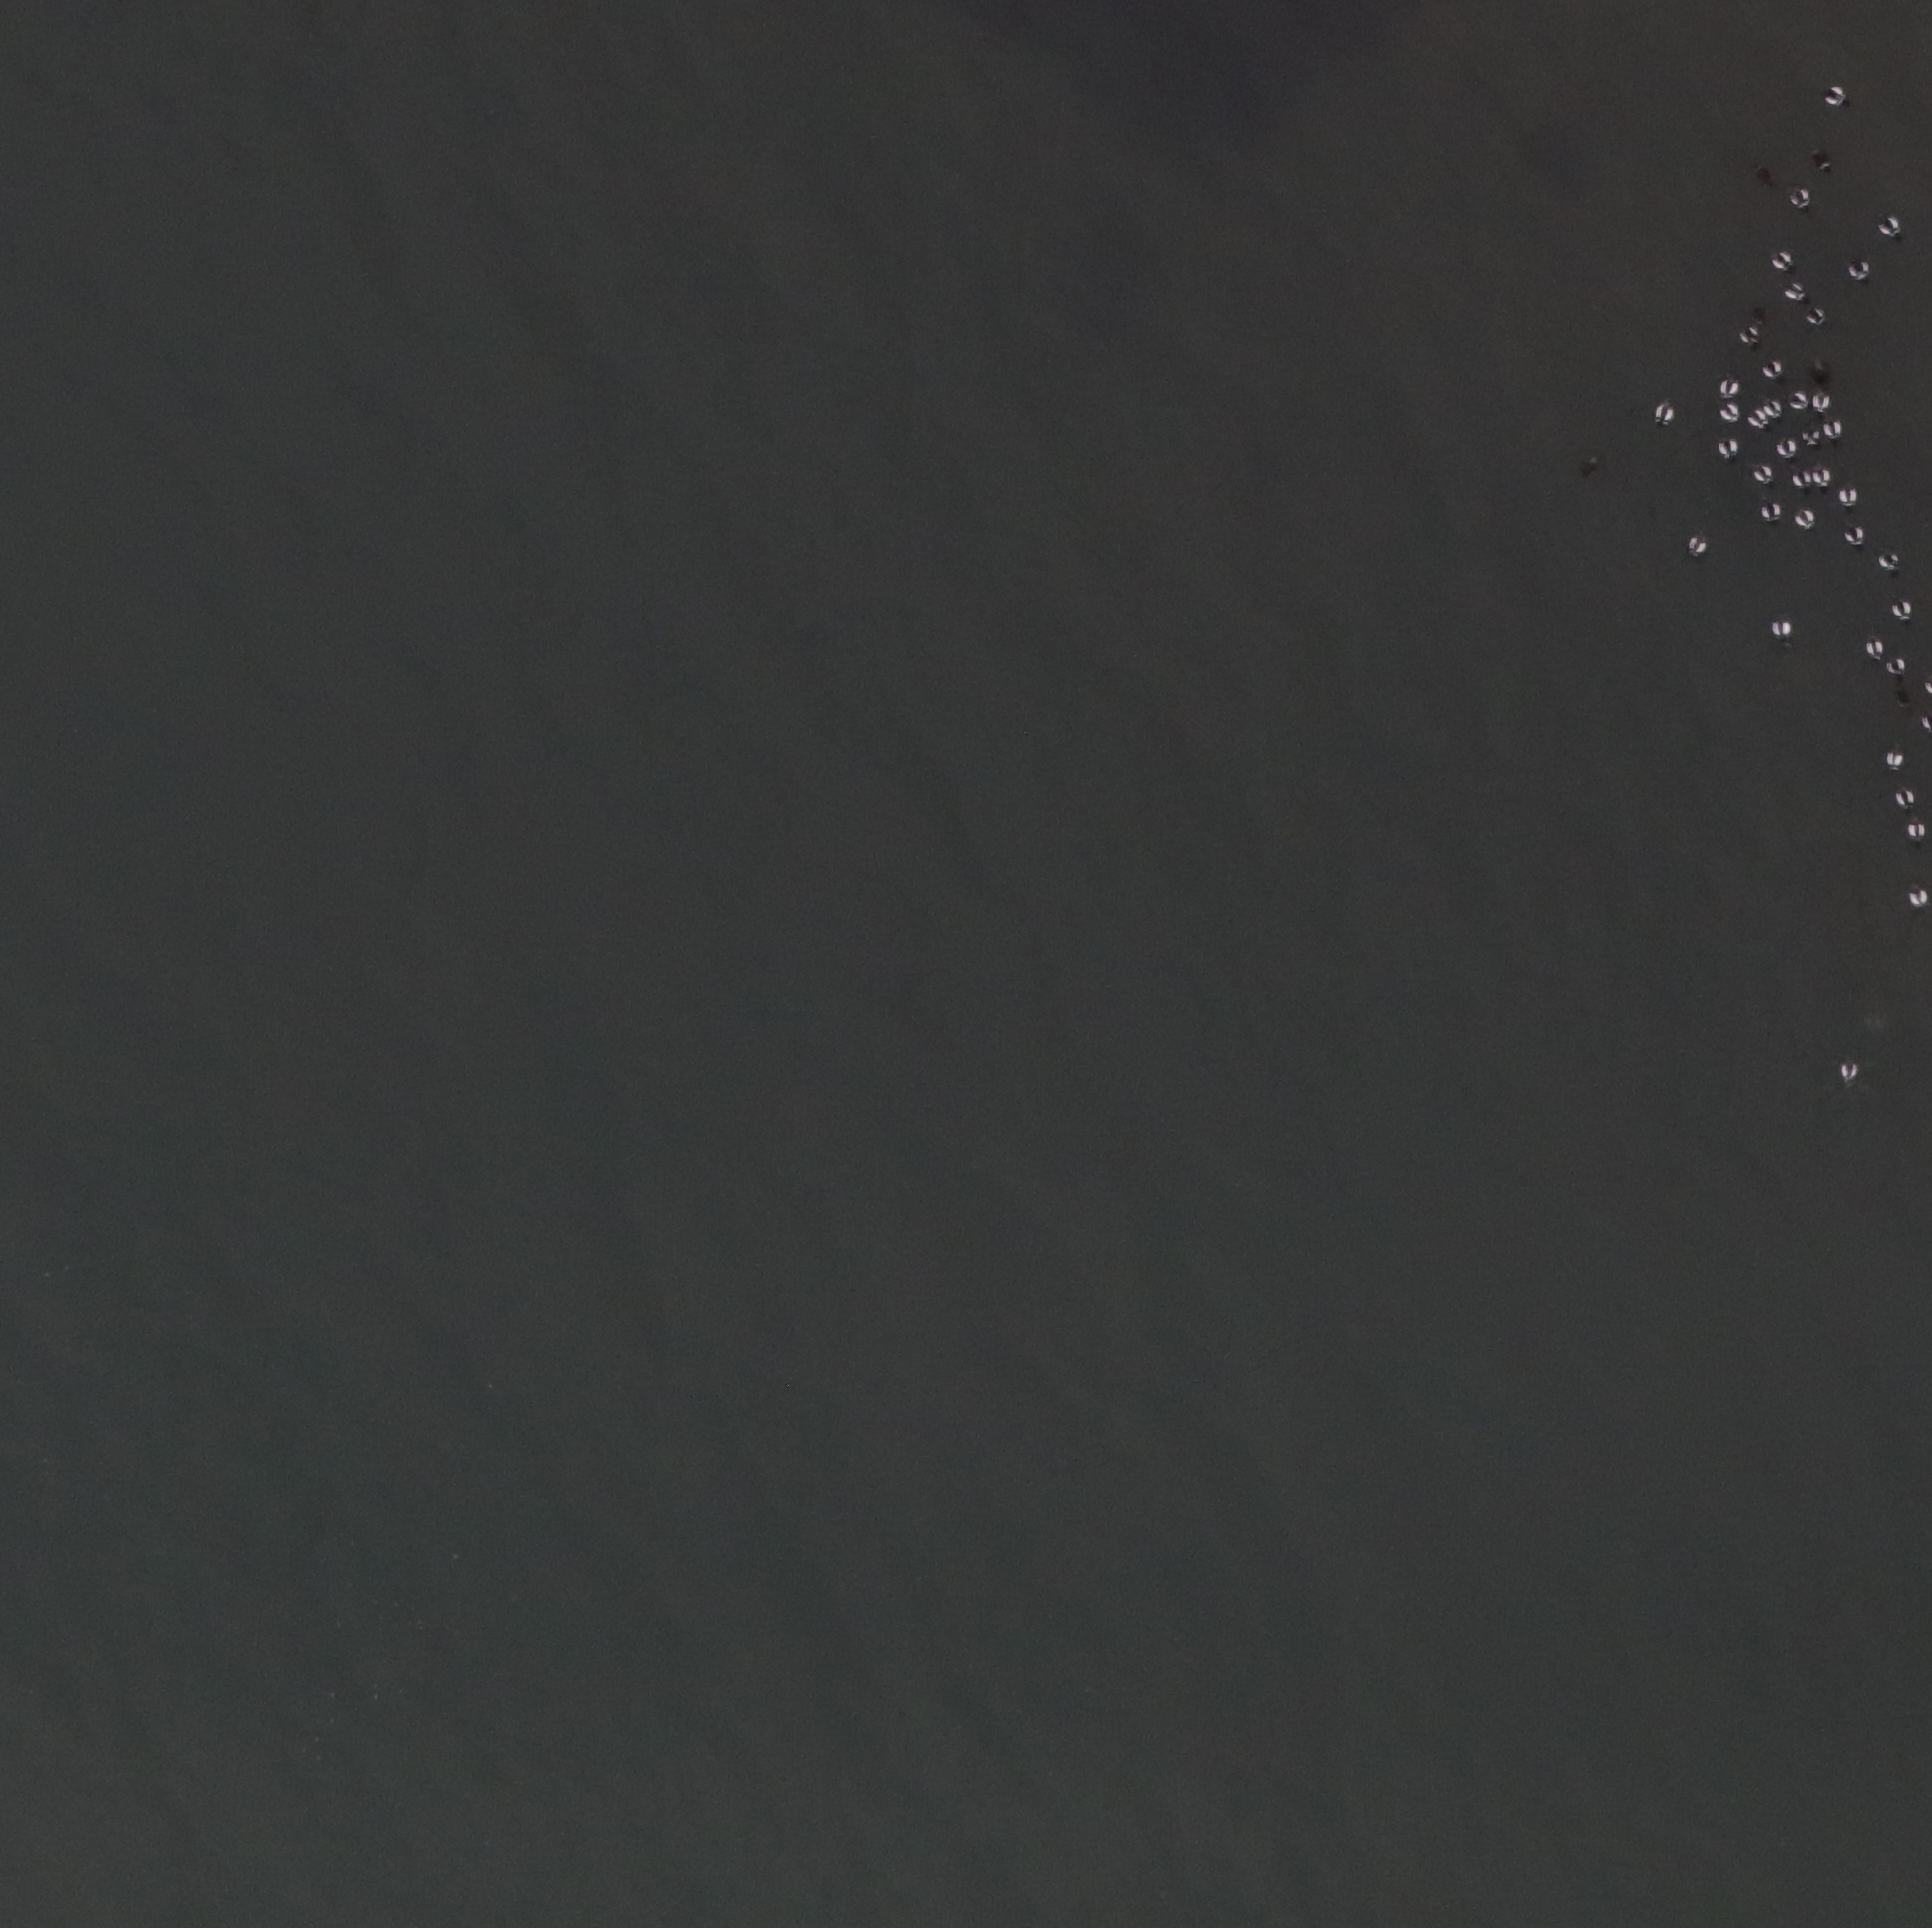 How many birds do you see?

44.